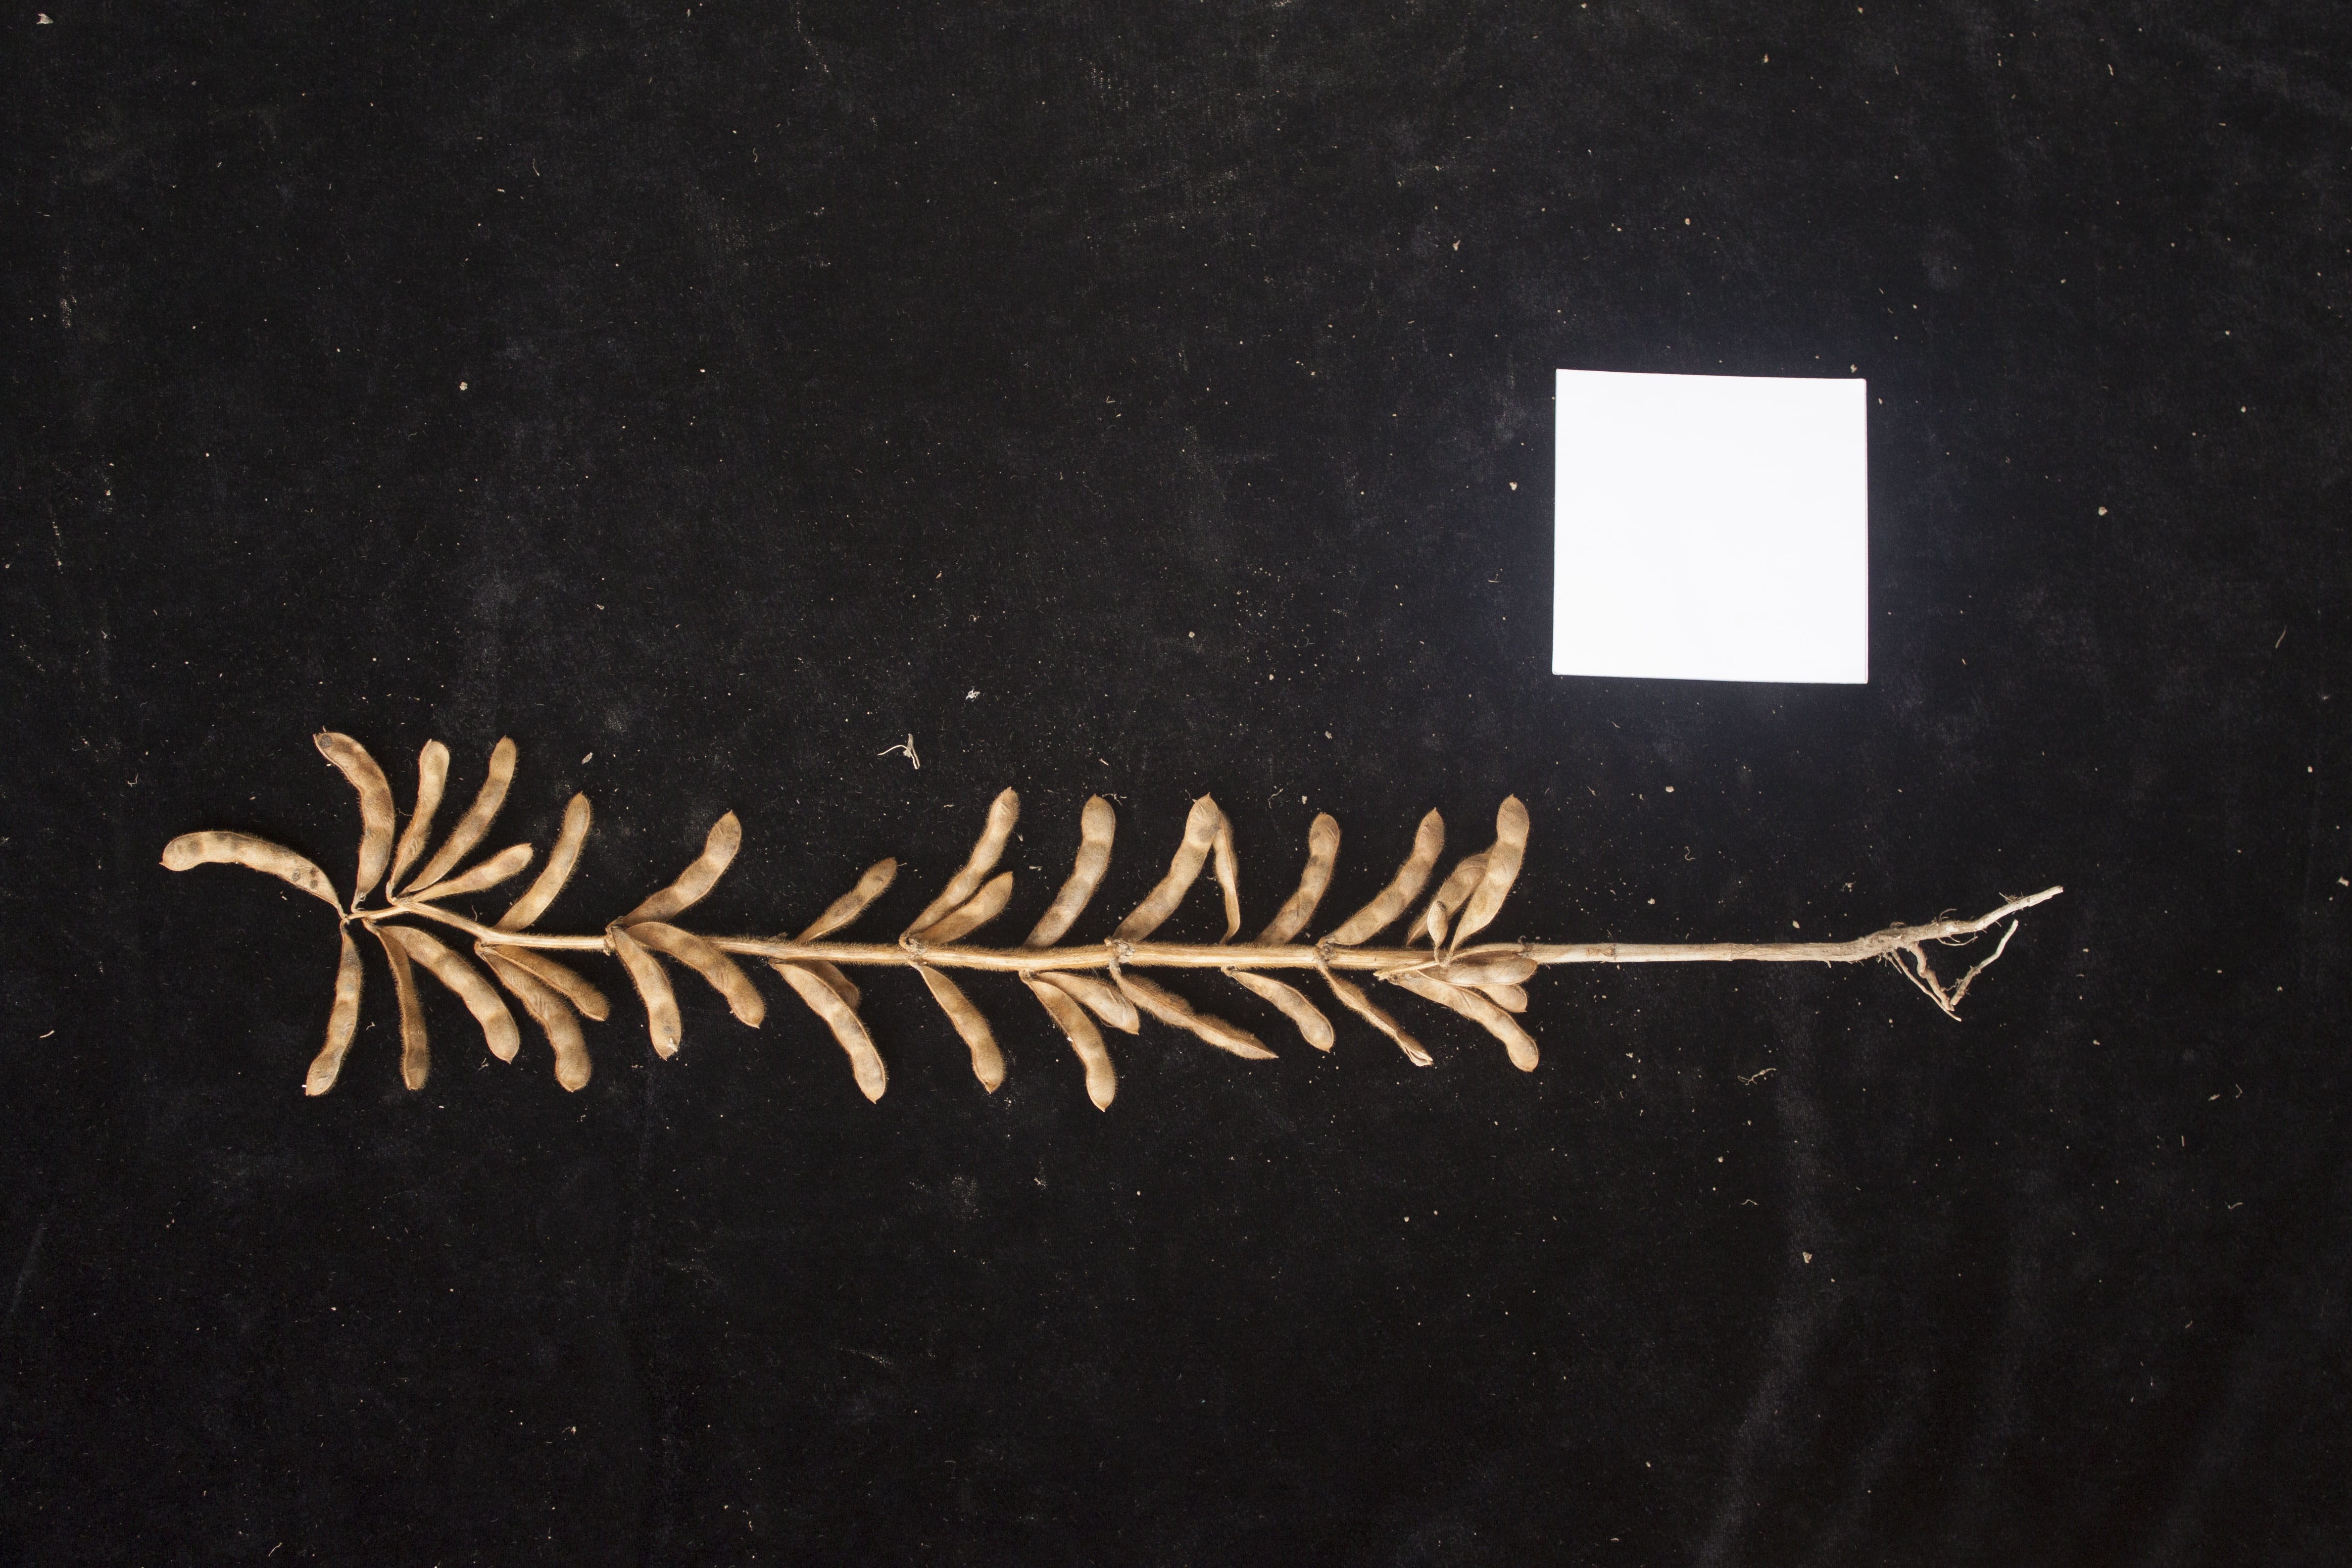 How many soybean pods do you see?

34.